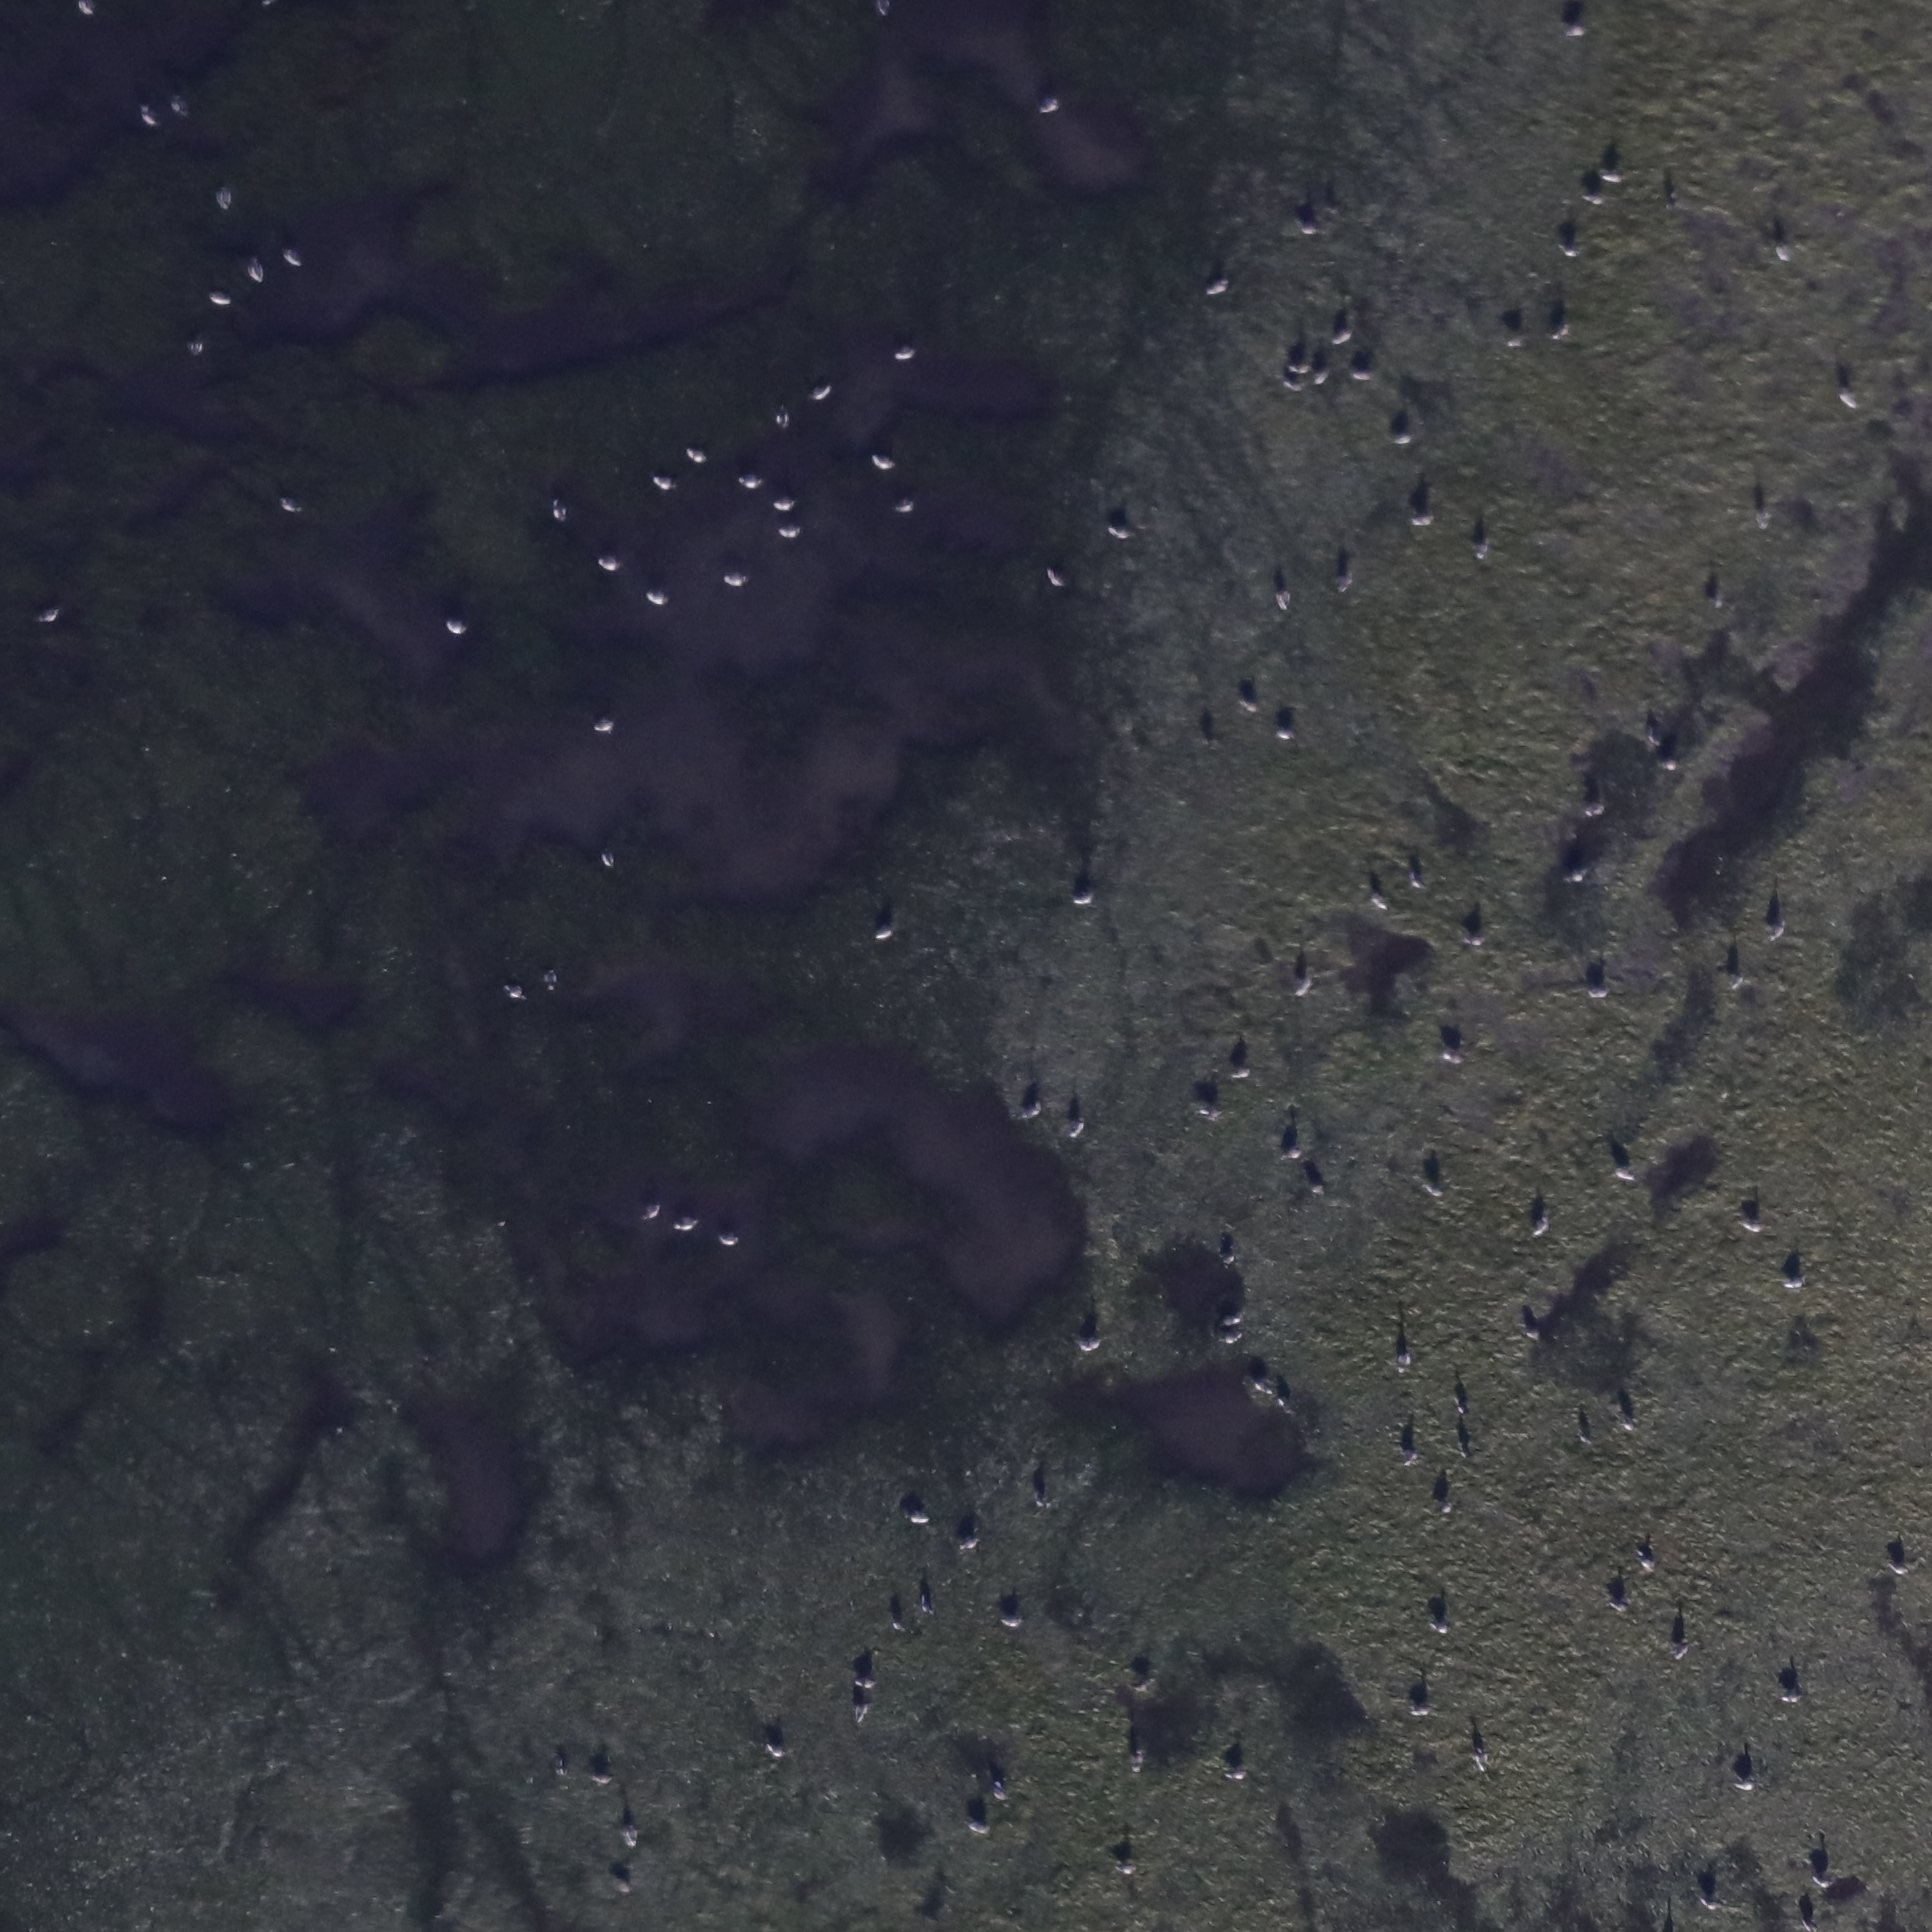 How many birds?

130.